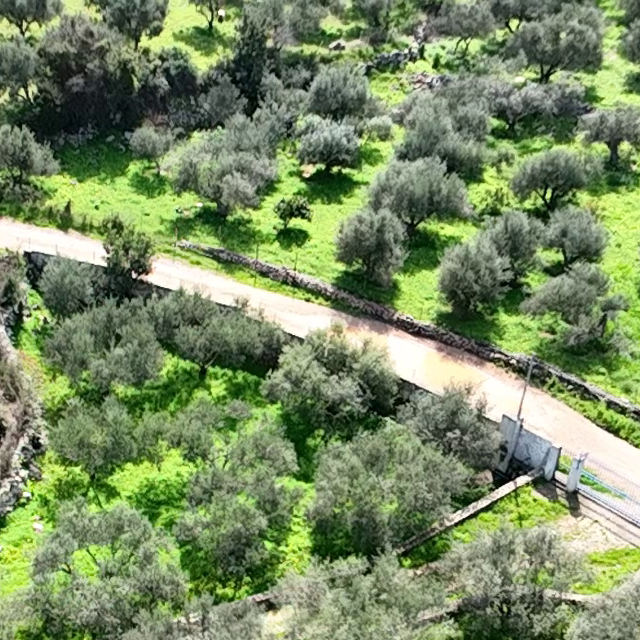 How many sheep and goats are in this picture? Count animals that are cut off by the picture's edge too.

0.